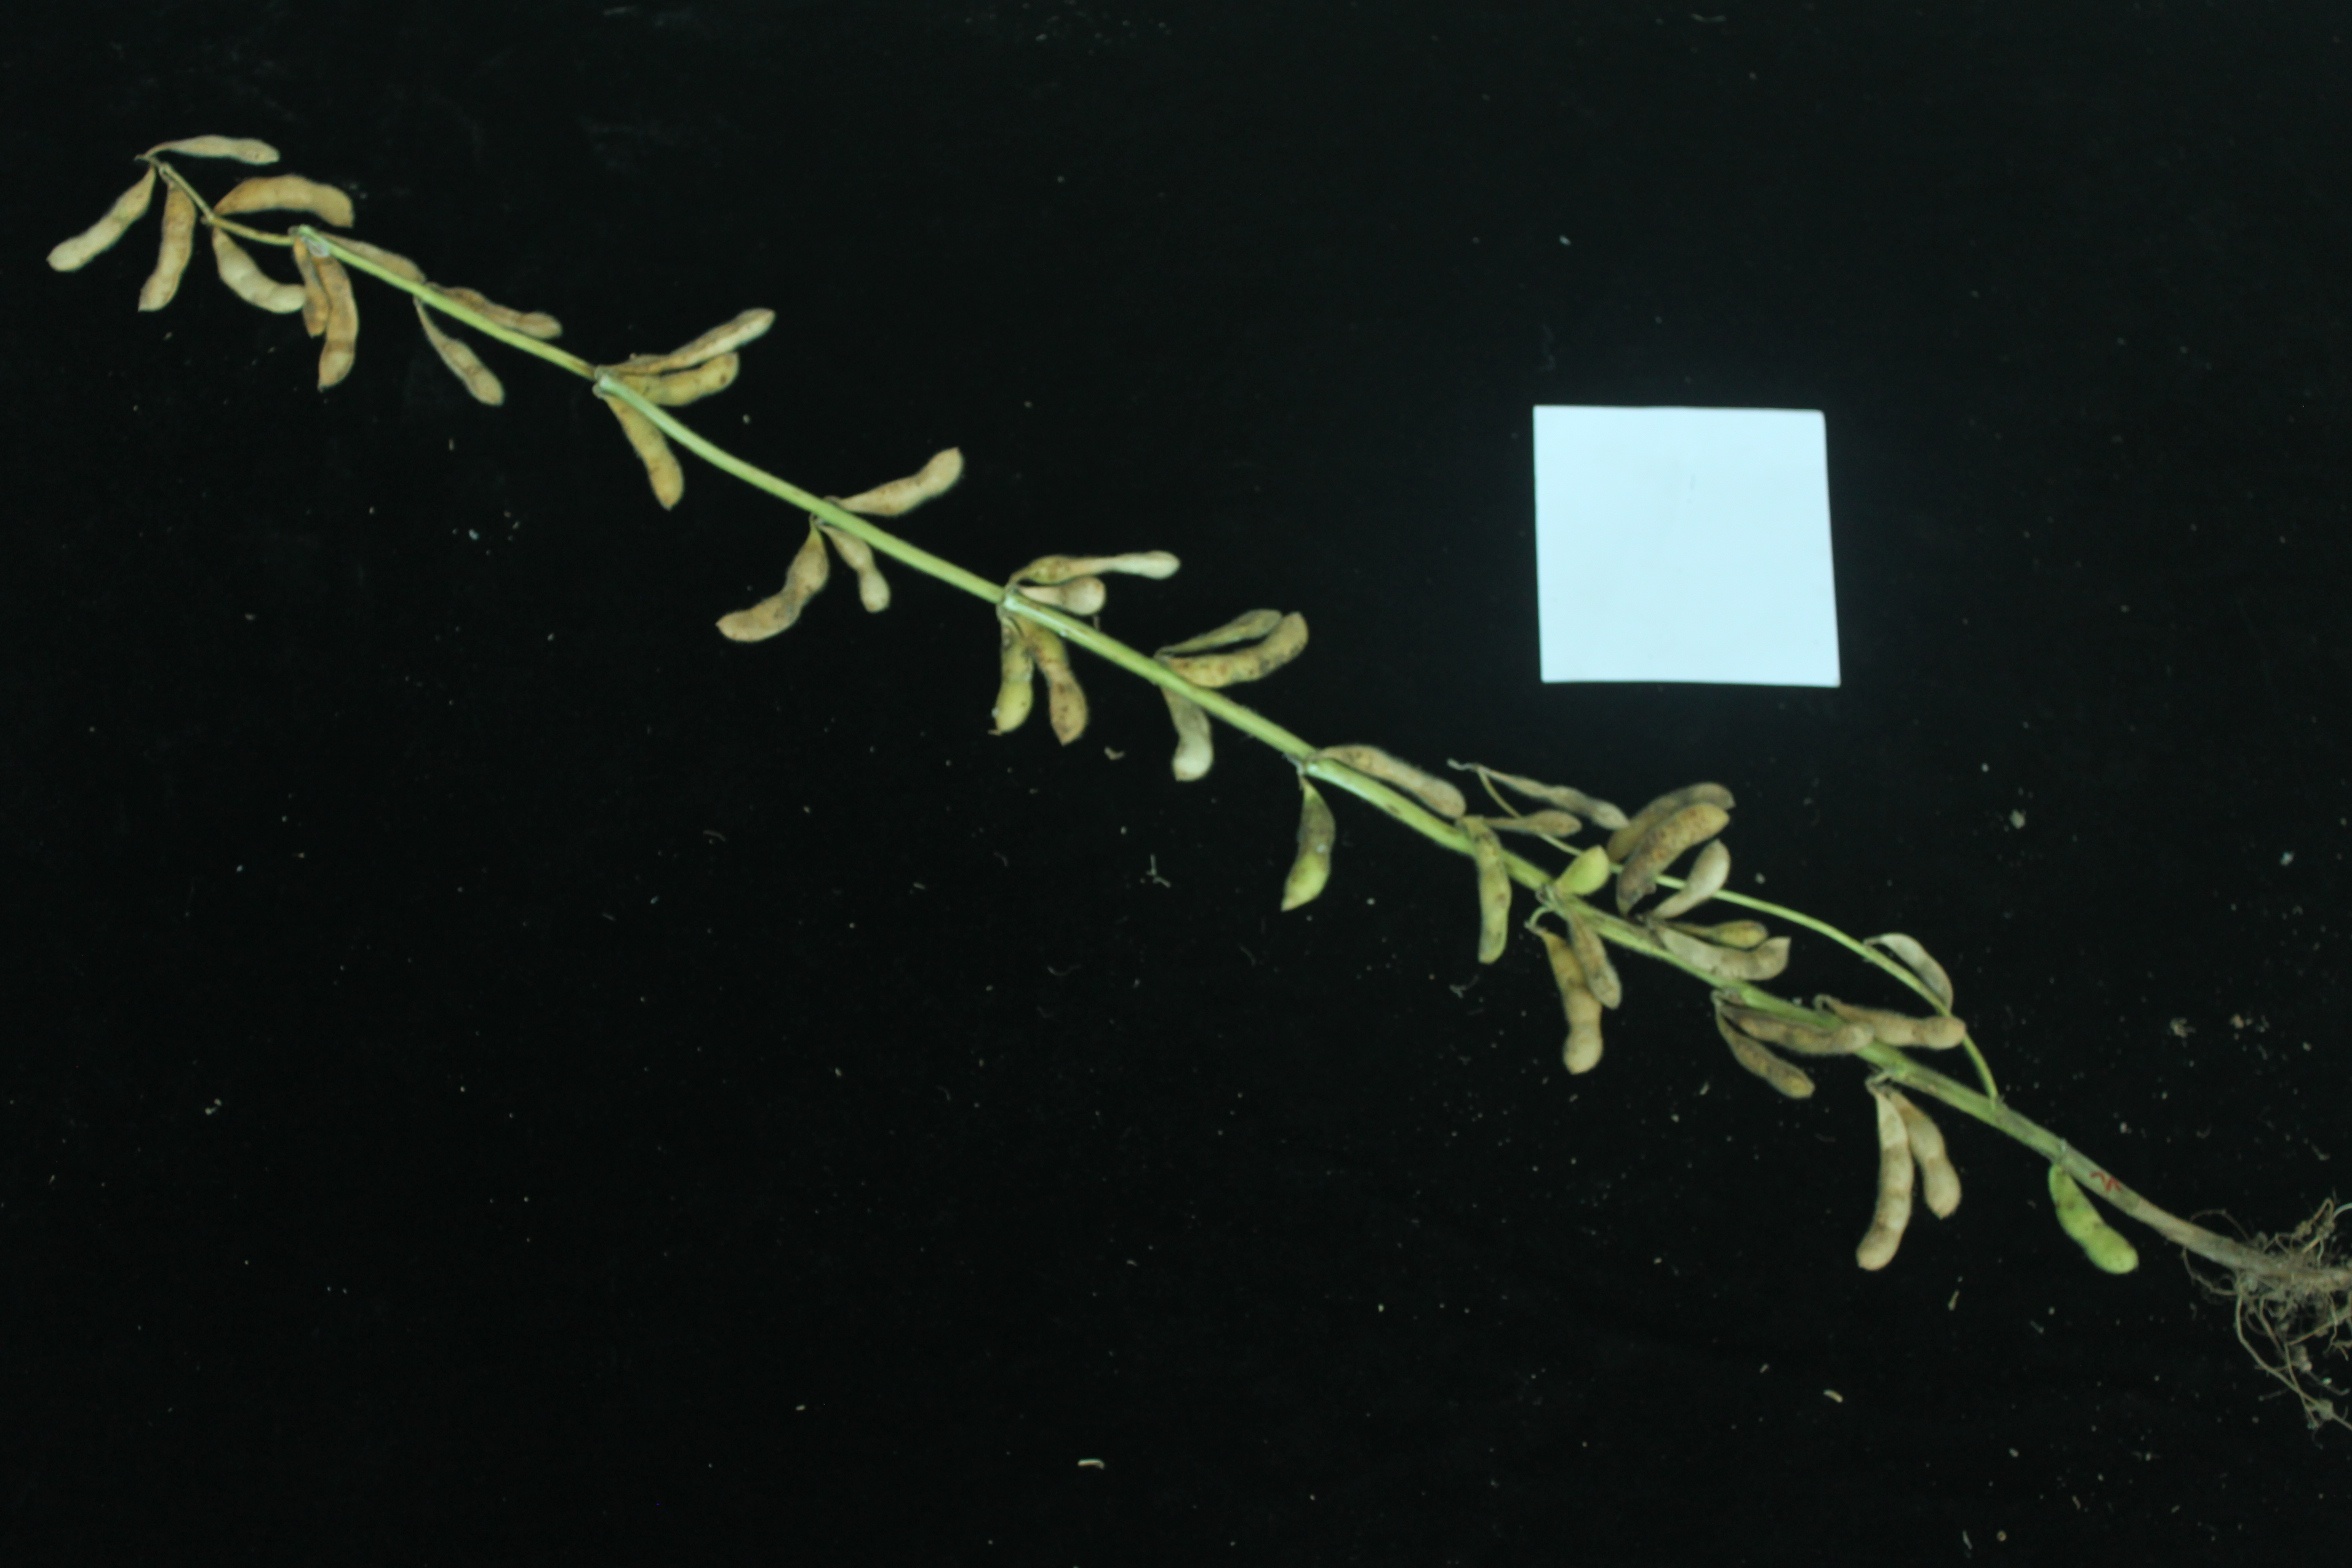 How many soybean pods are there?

43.